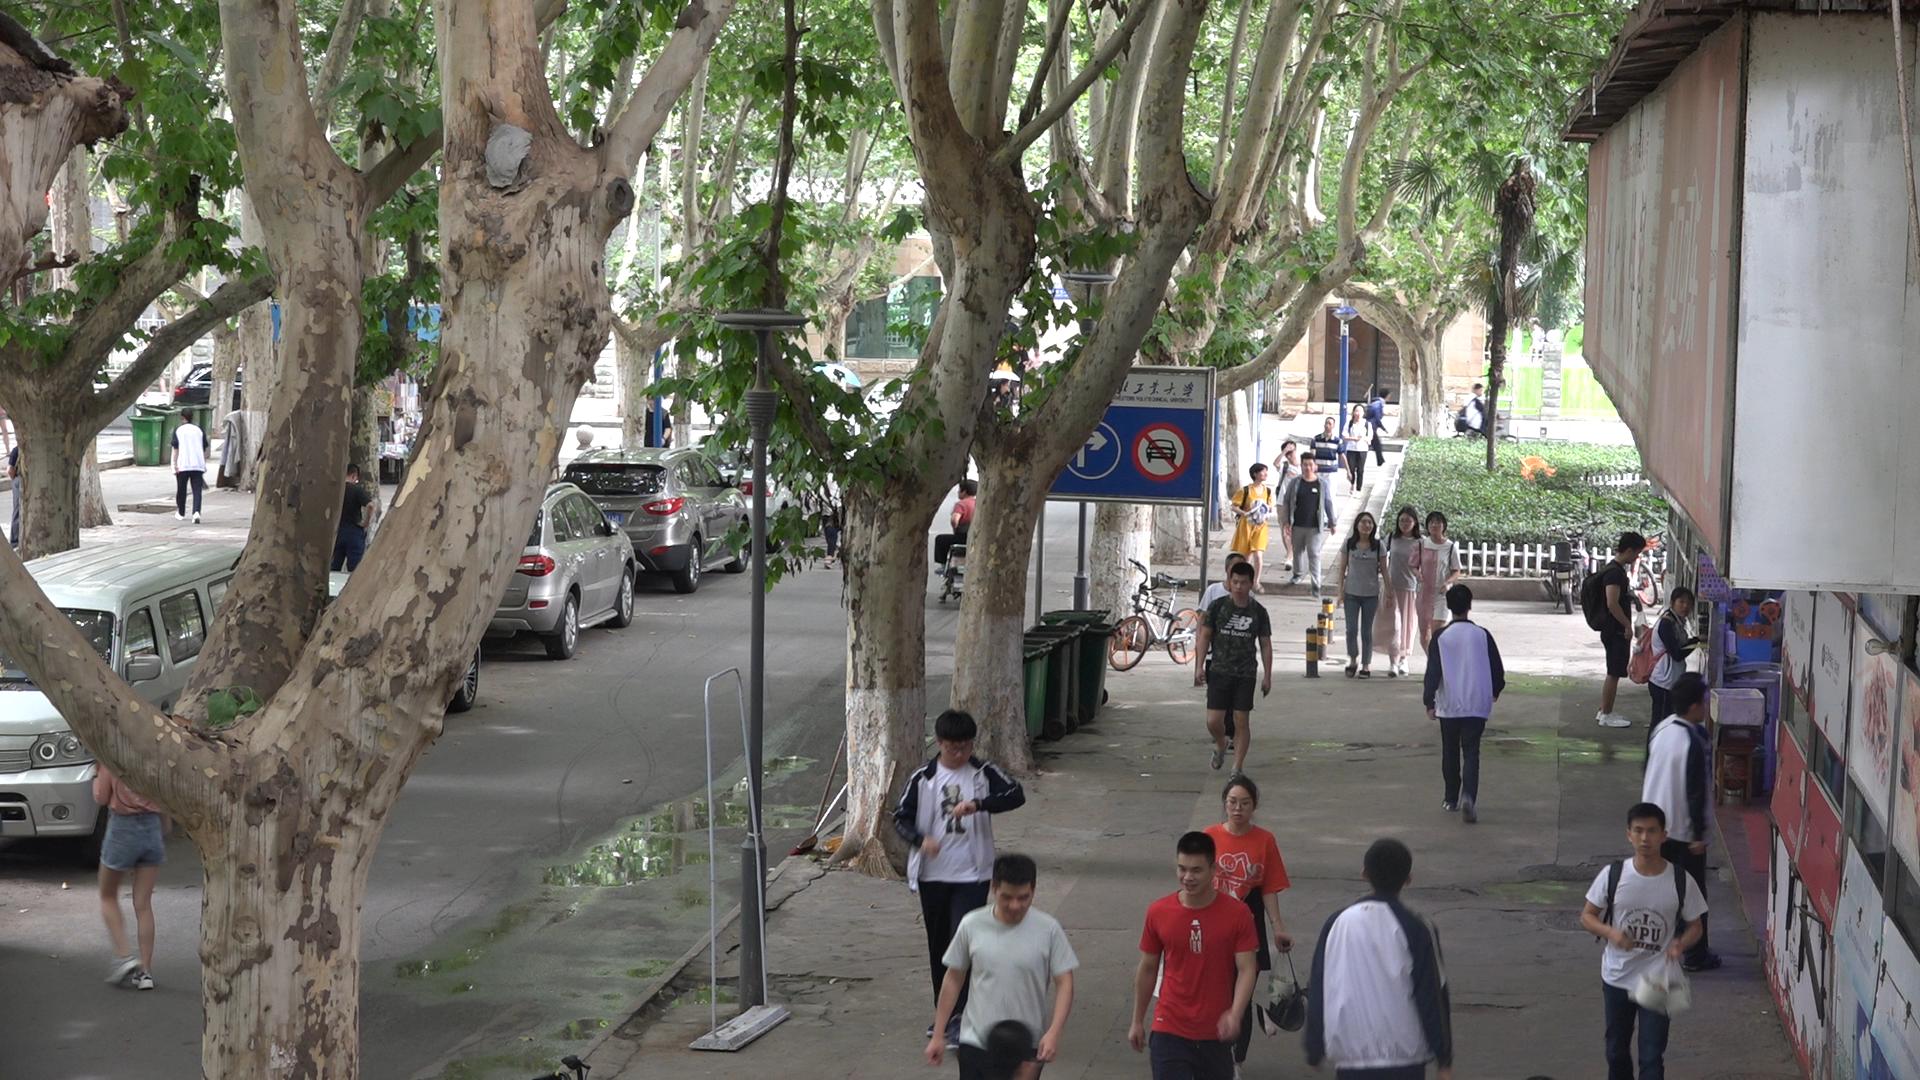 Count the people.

27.